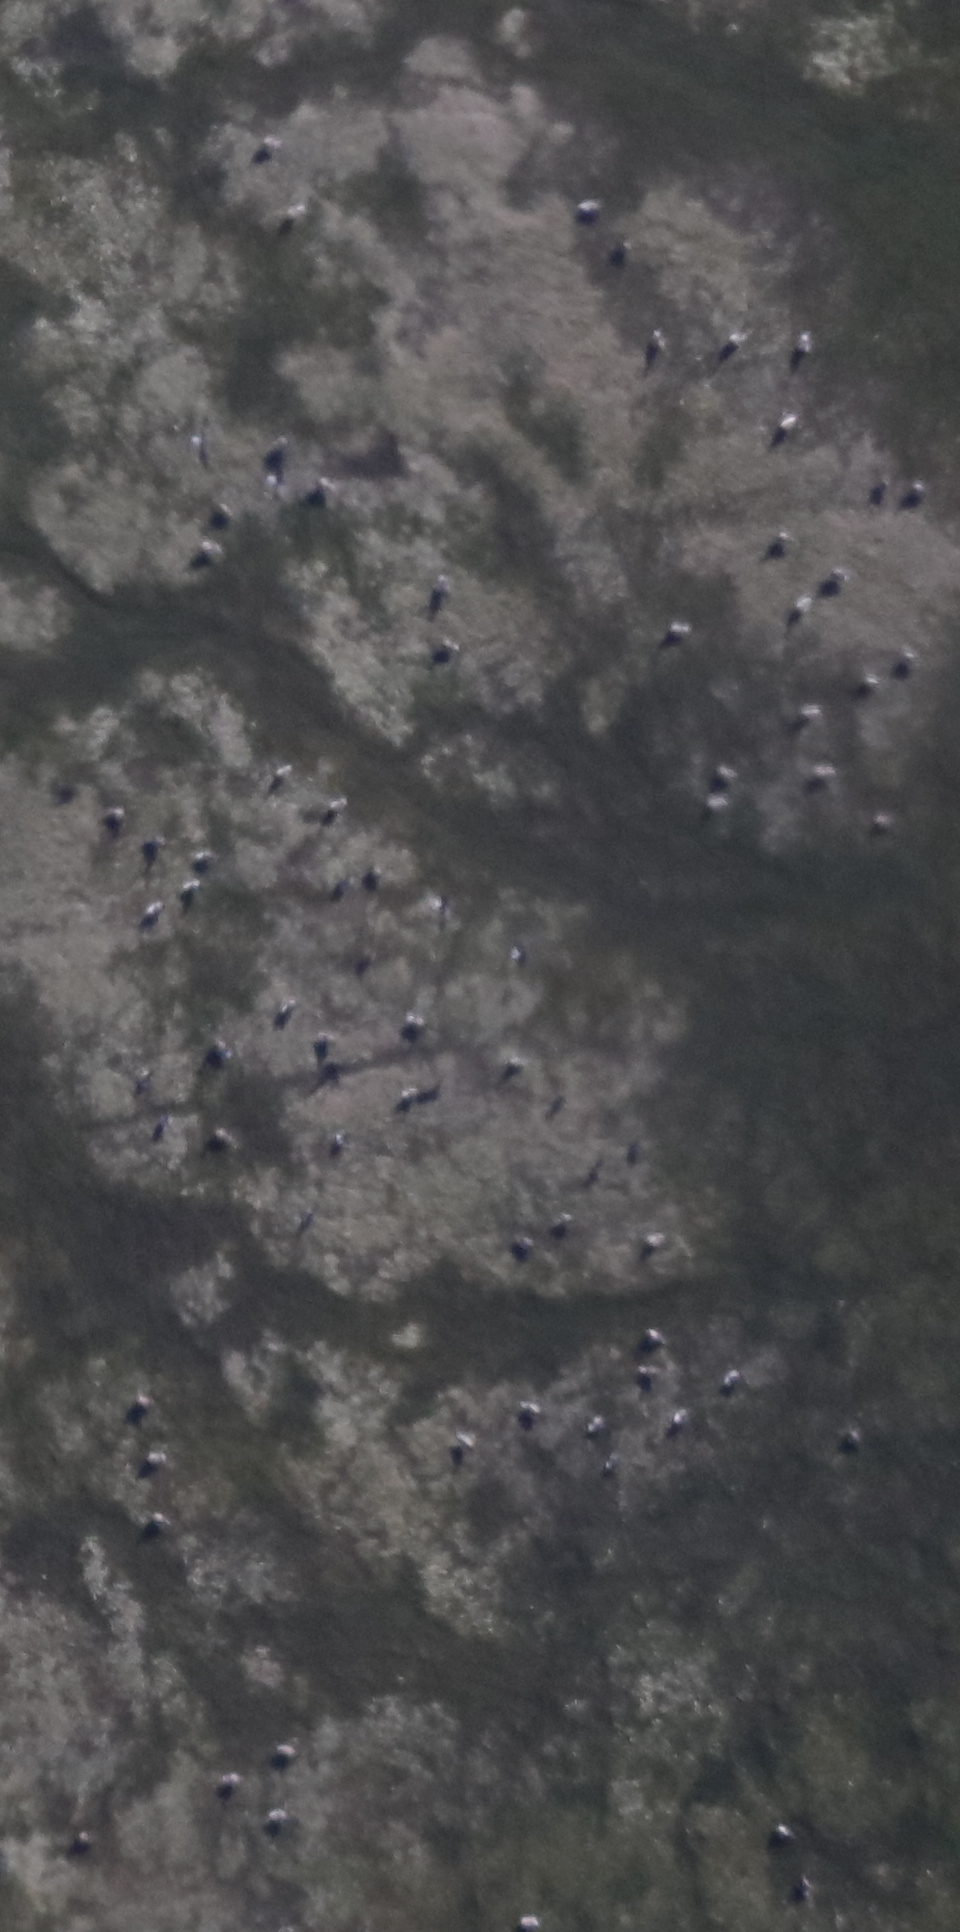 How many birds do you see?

77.